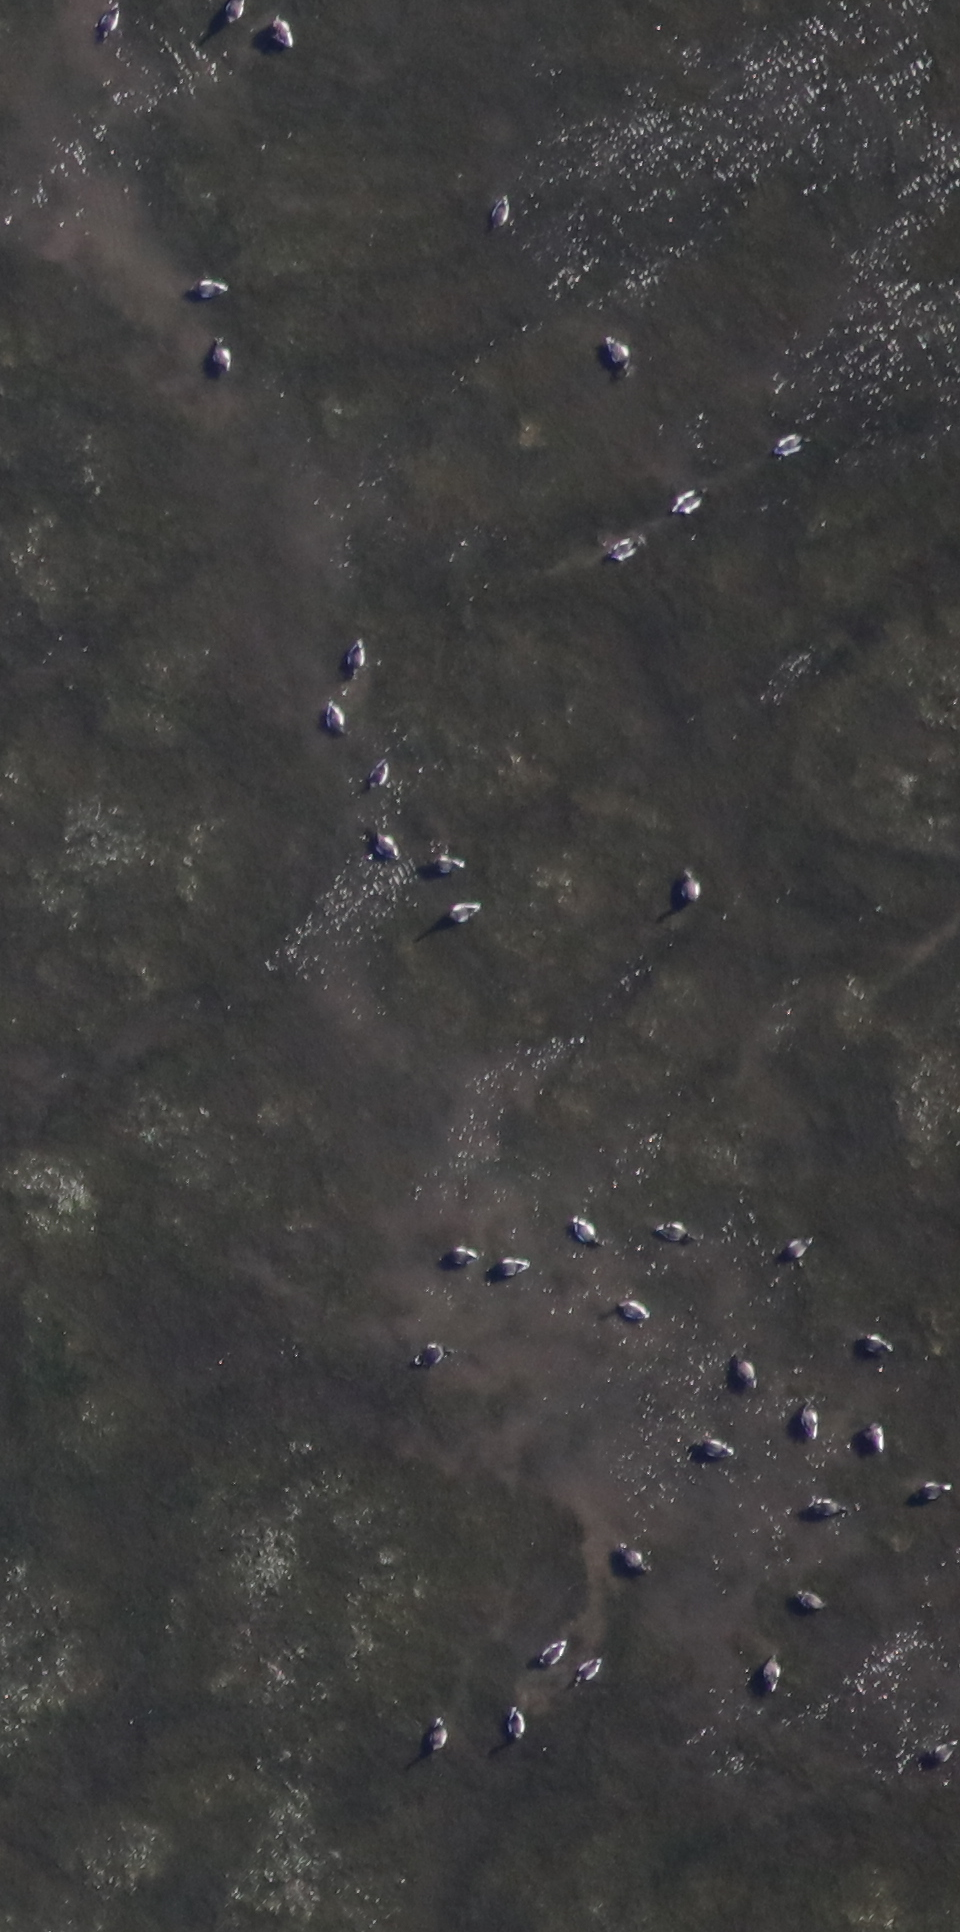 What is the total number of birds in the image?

39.